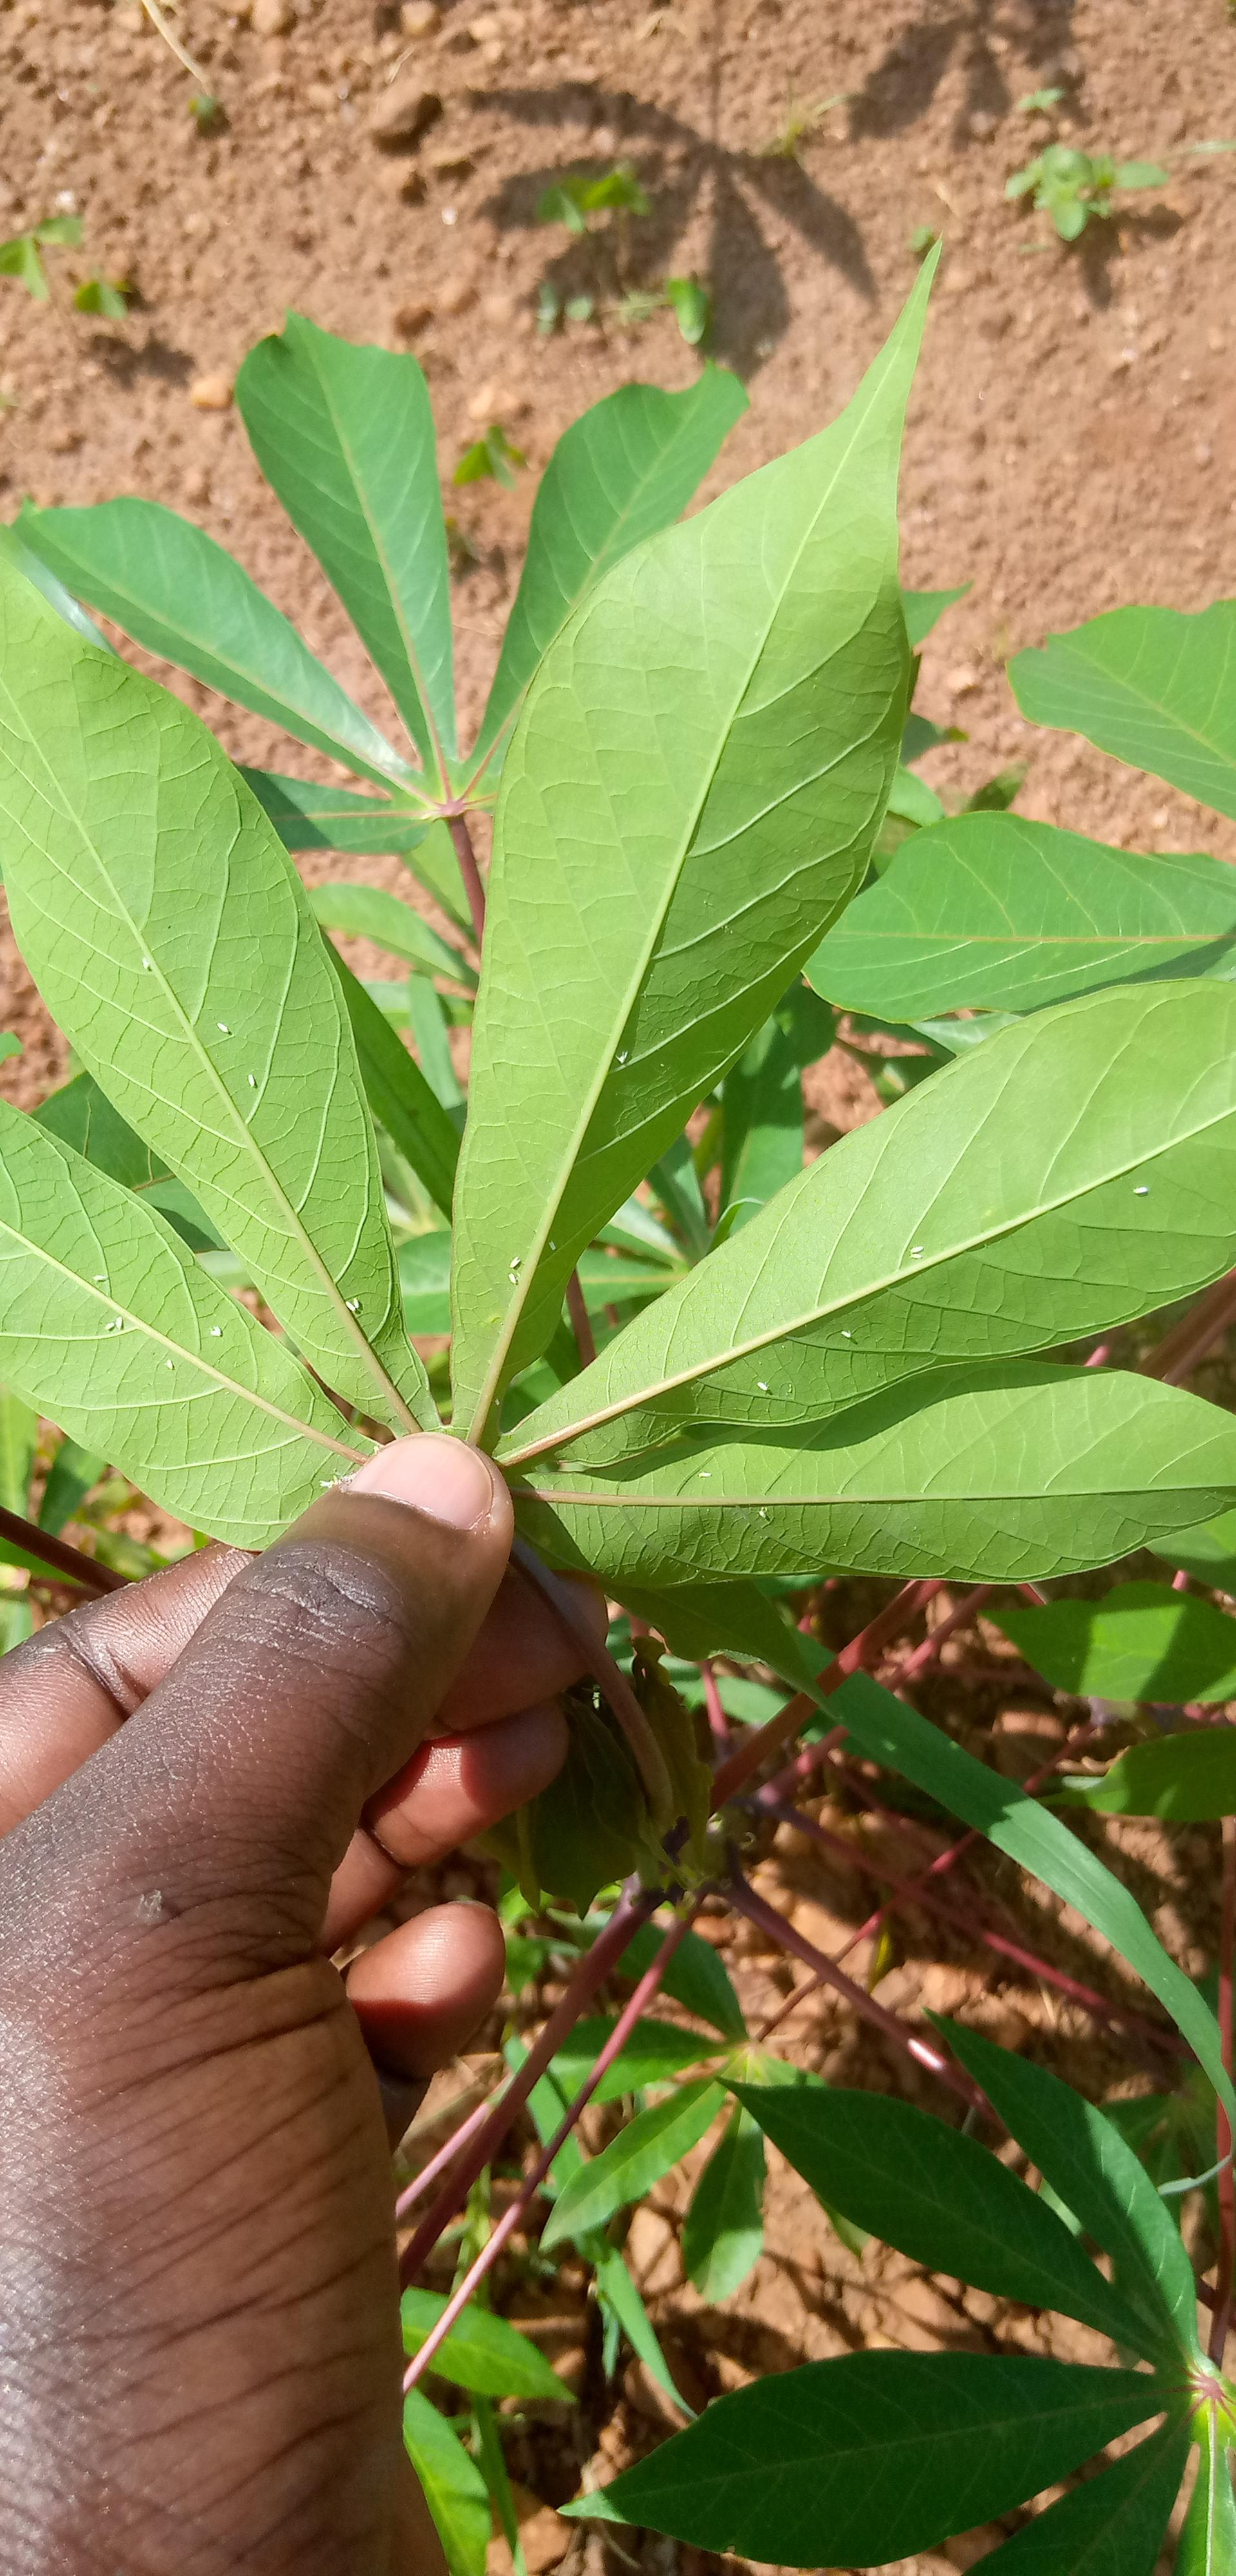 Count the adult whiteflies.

22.